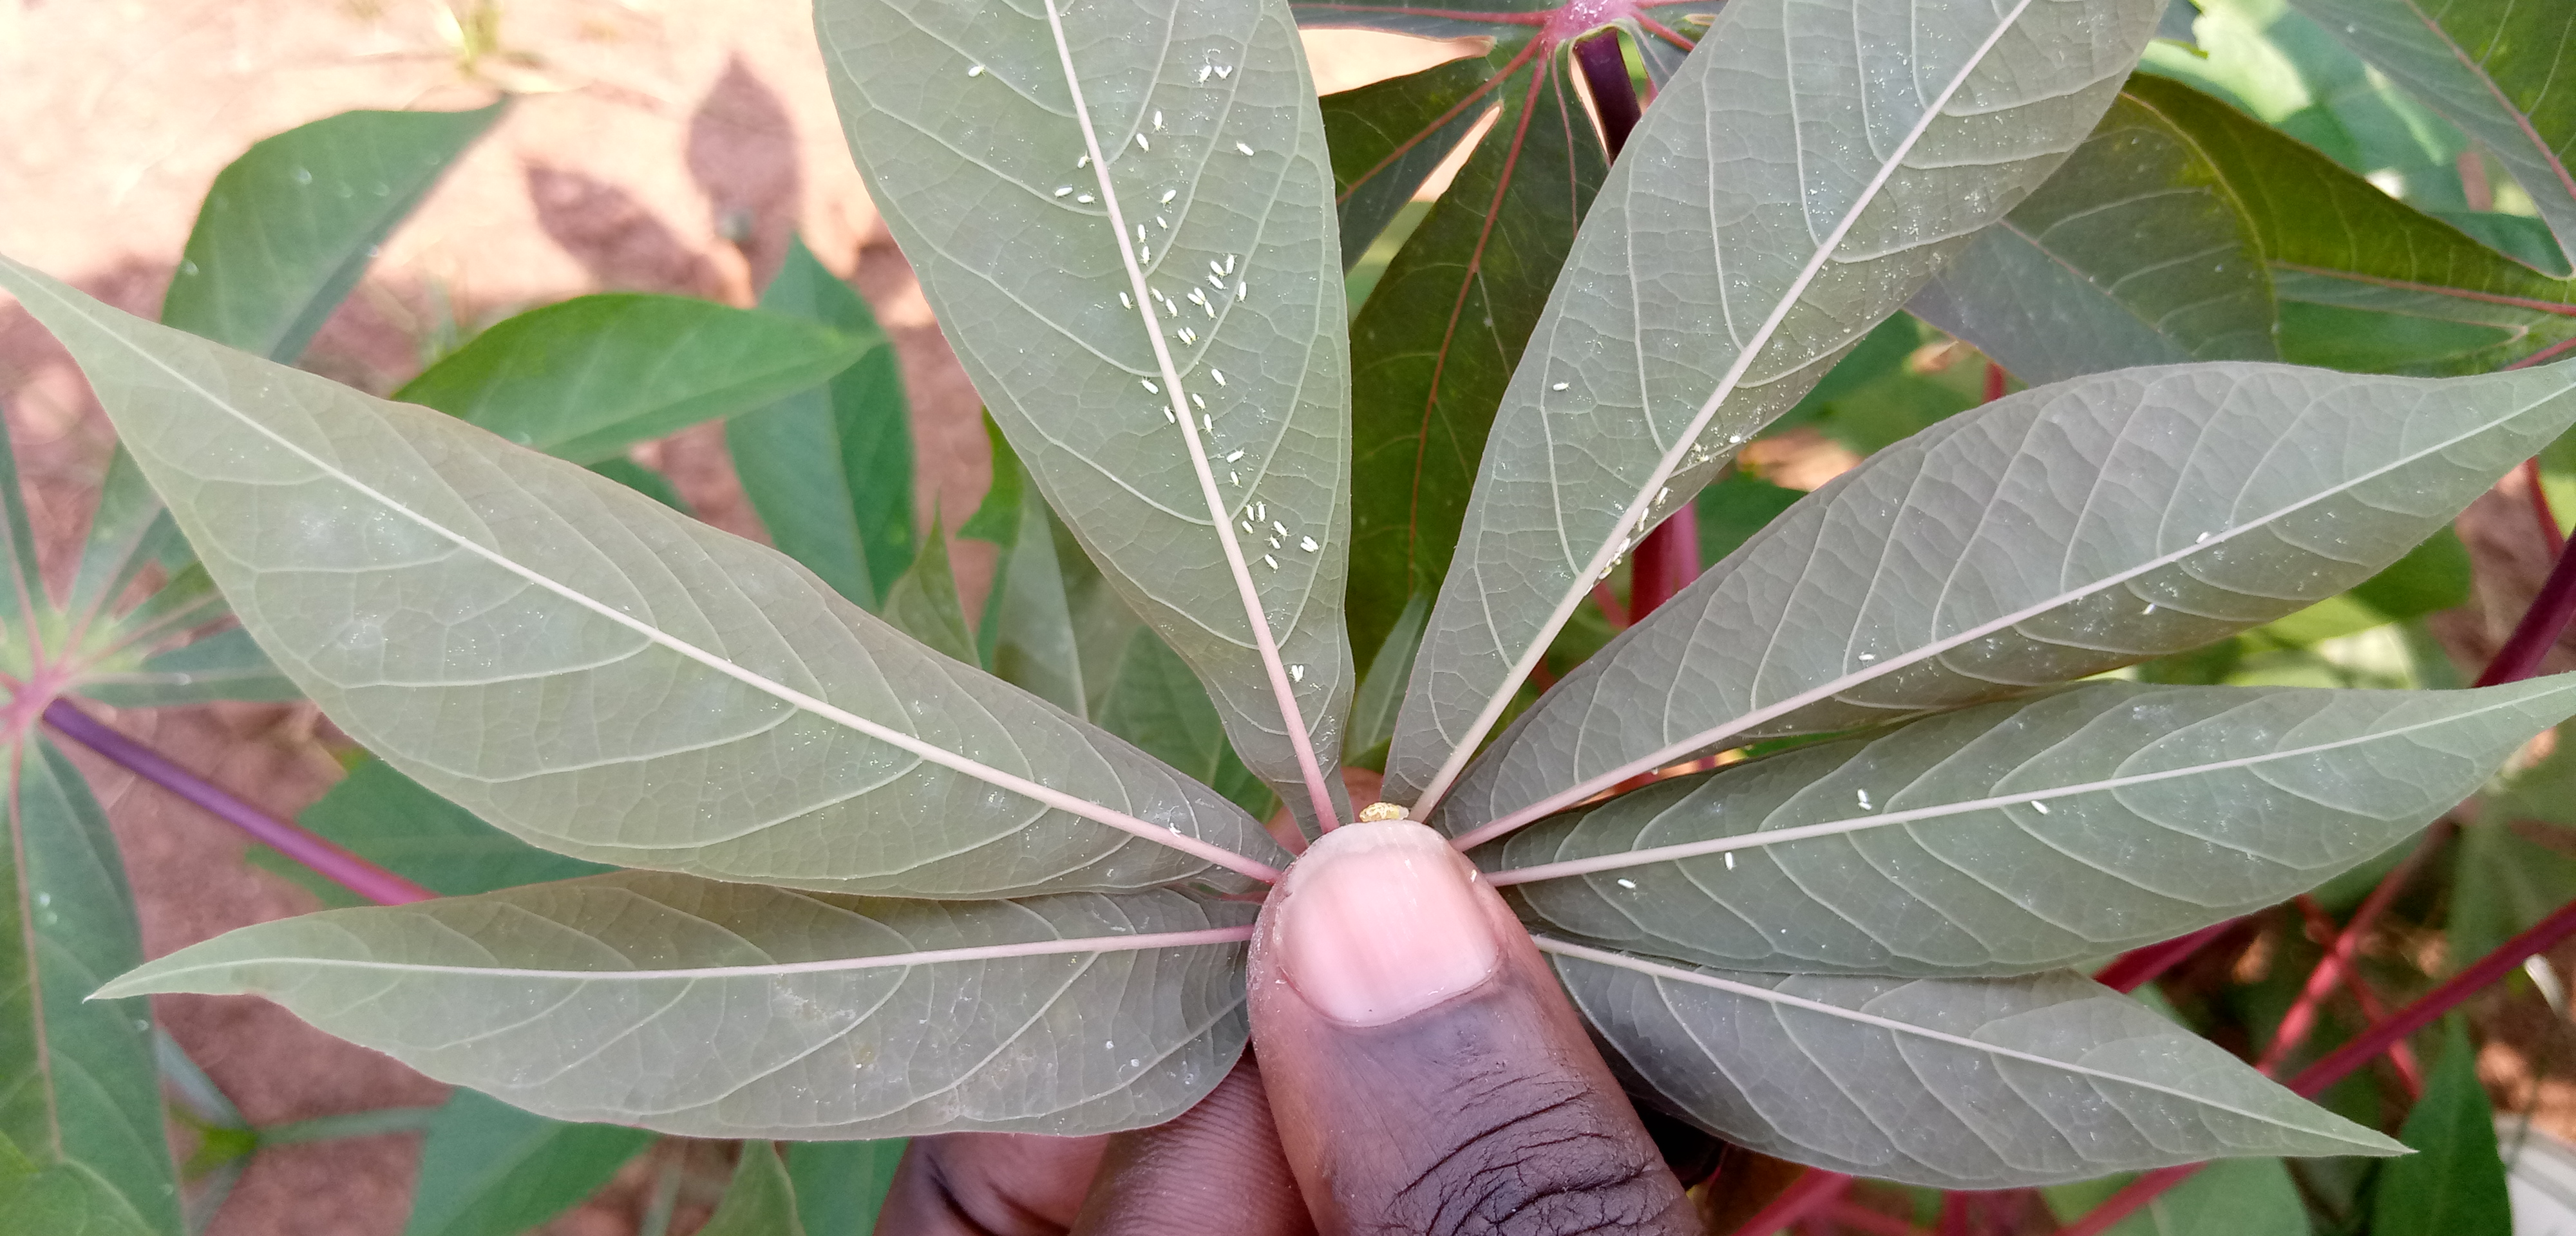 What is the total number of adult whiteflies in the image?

47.